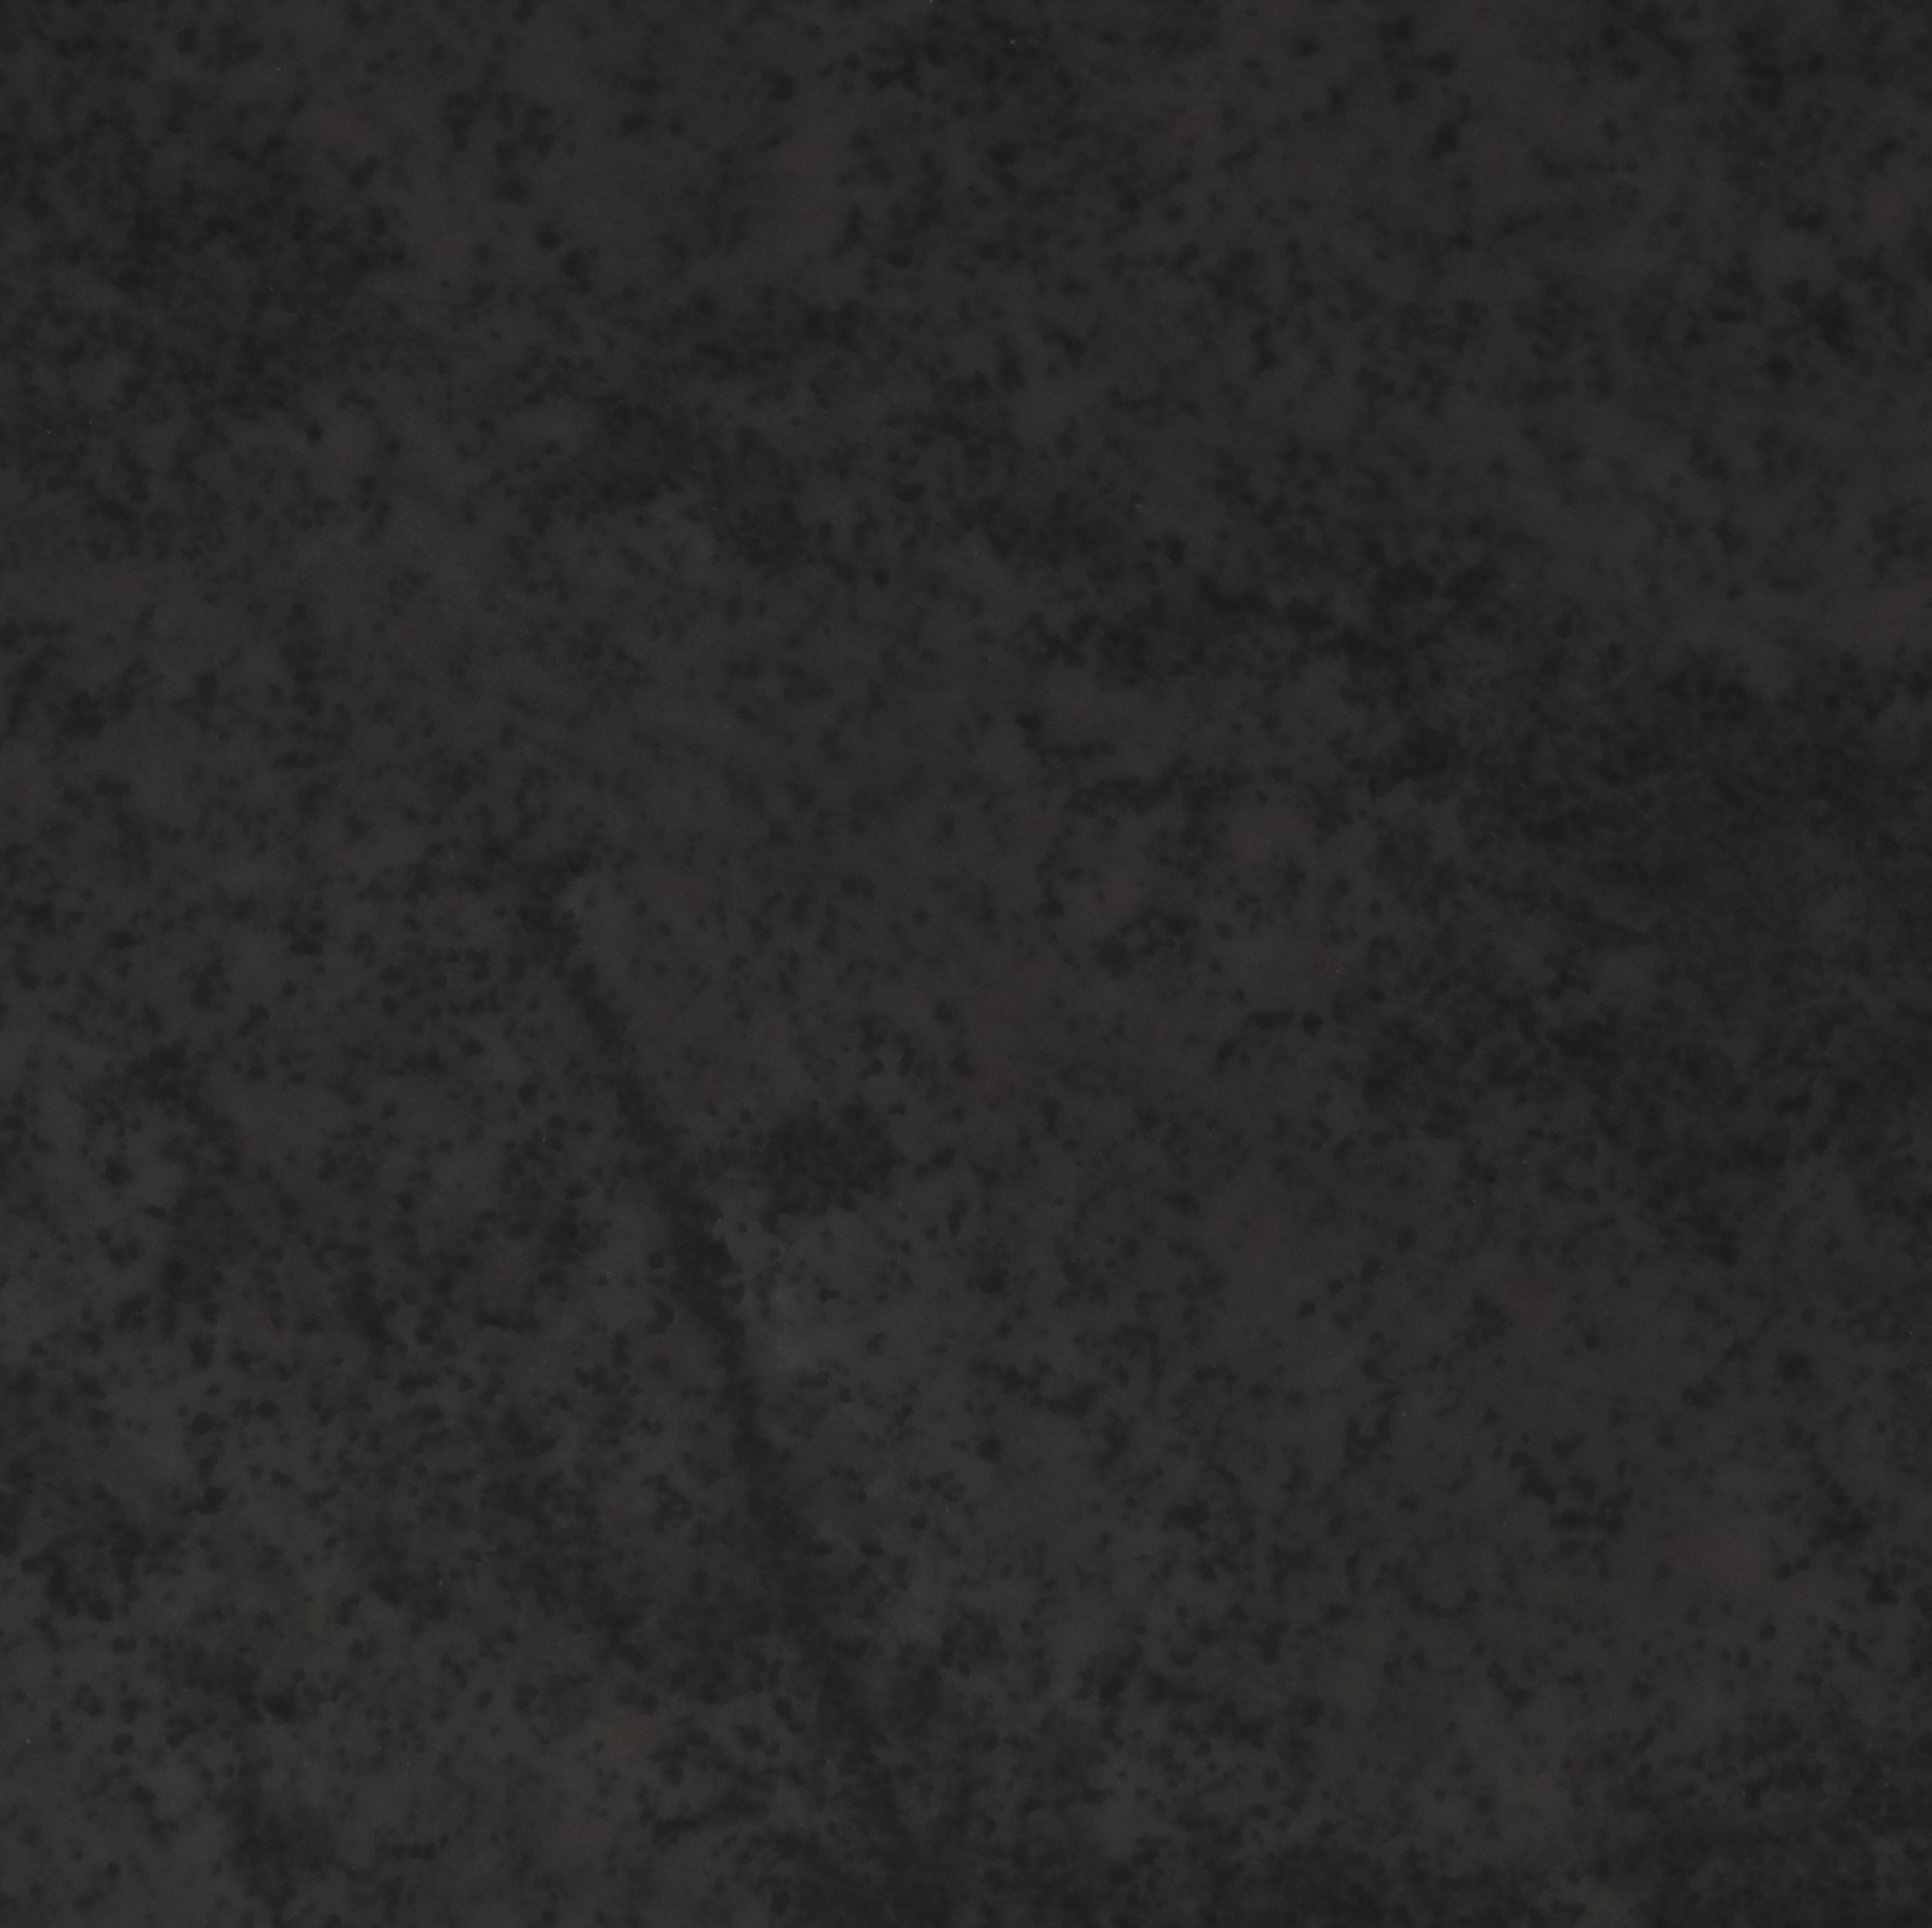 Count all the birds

0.